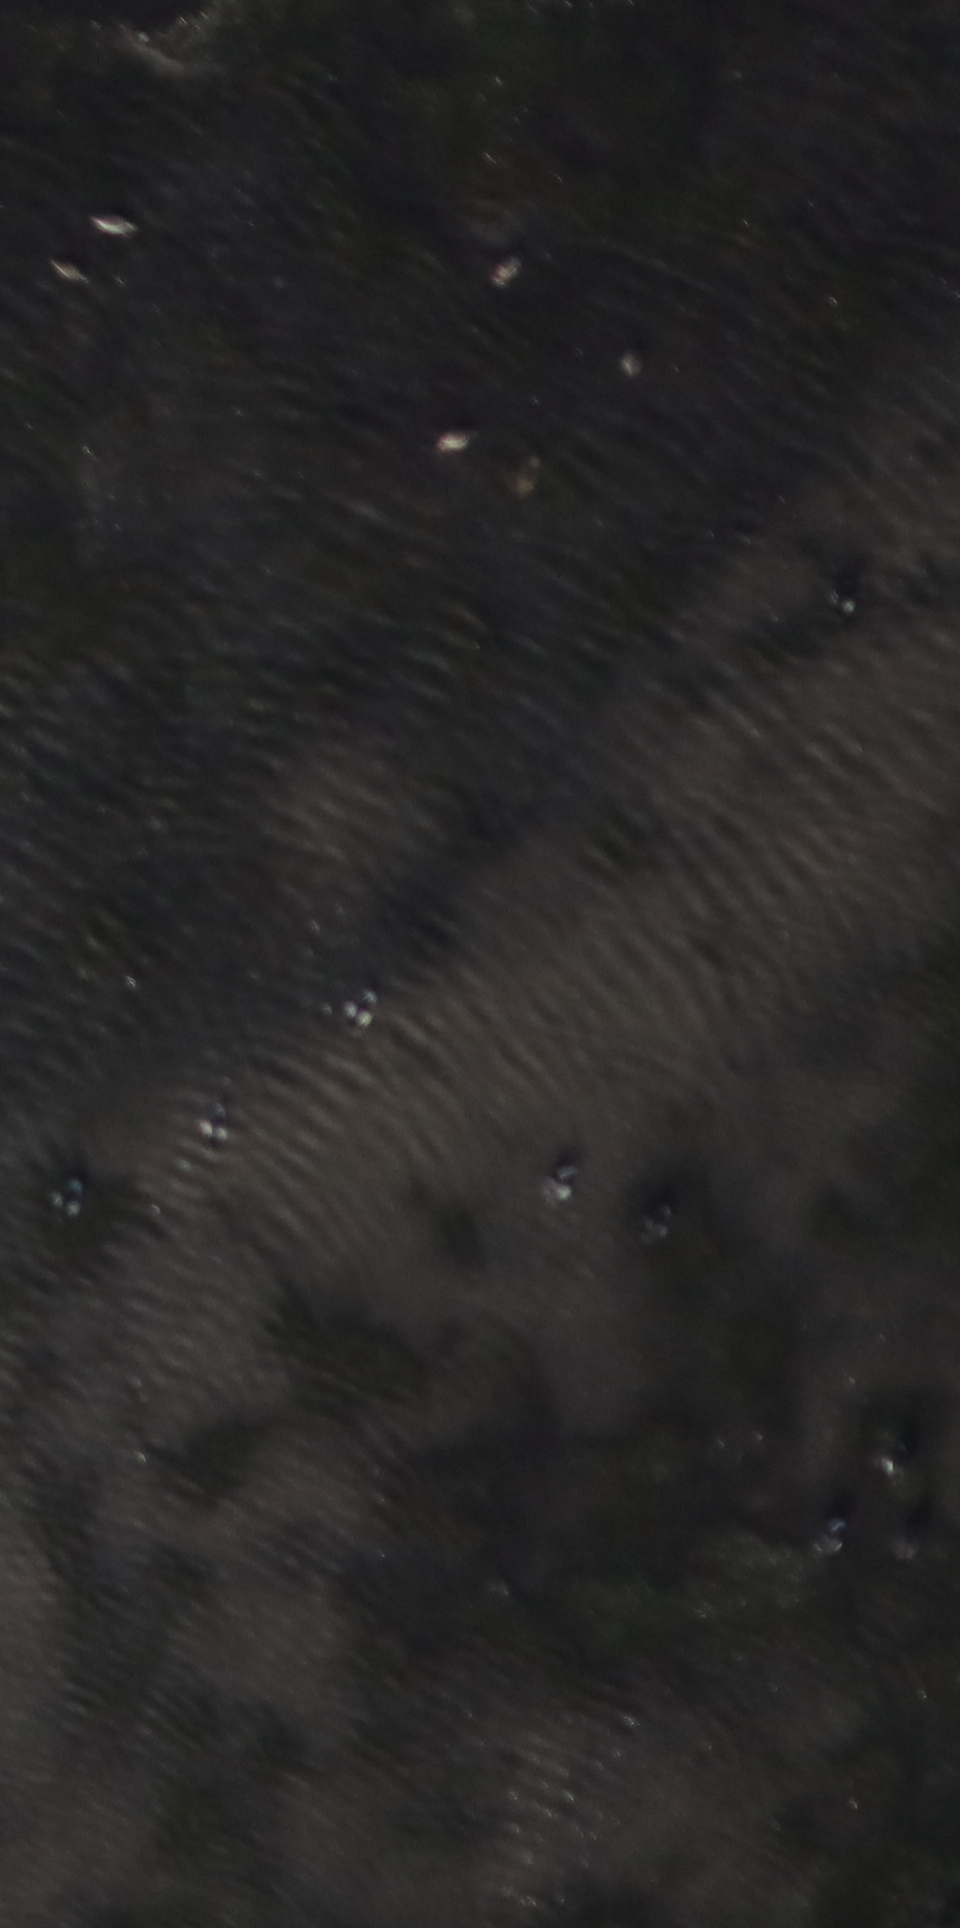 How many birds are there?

15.